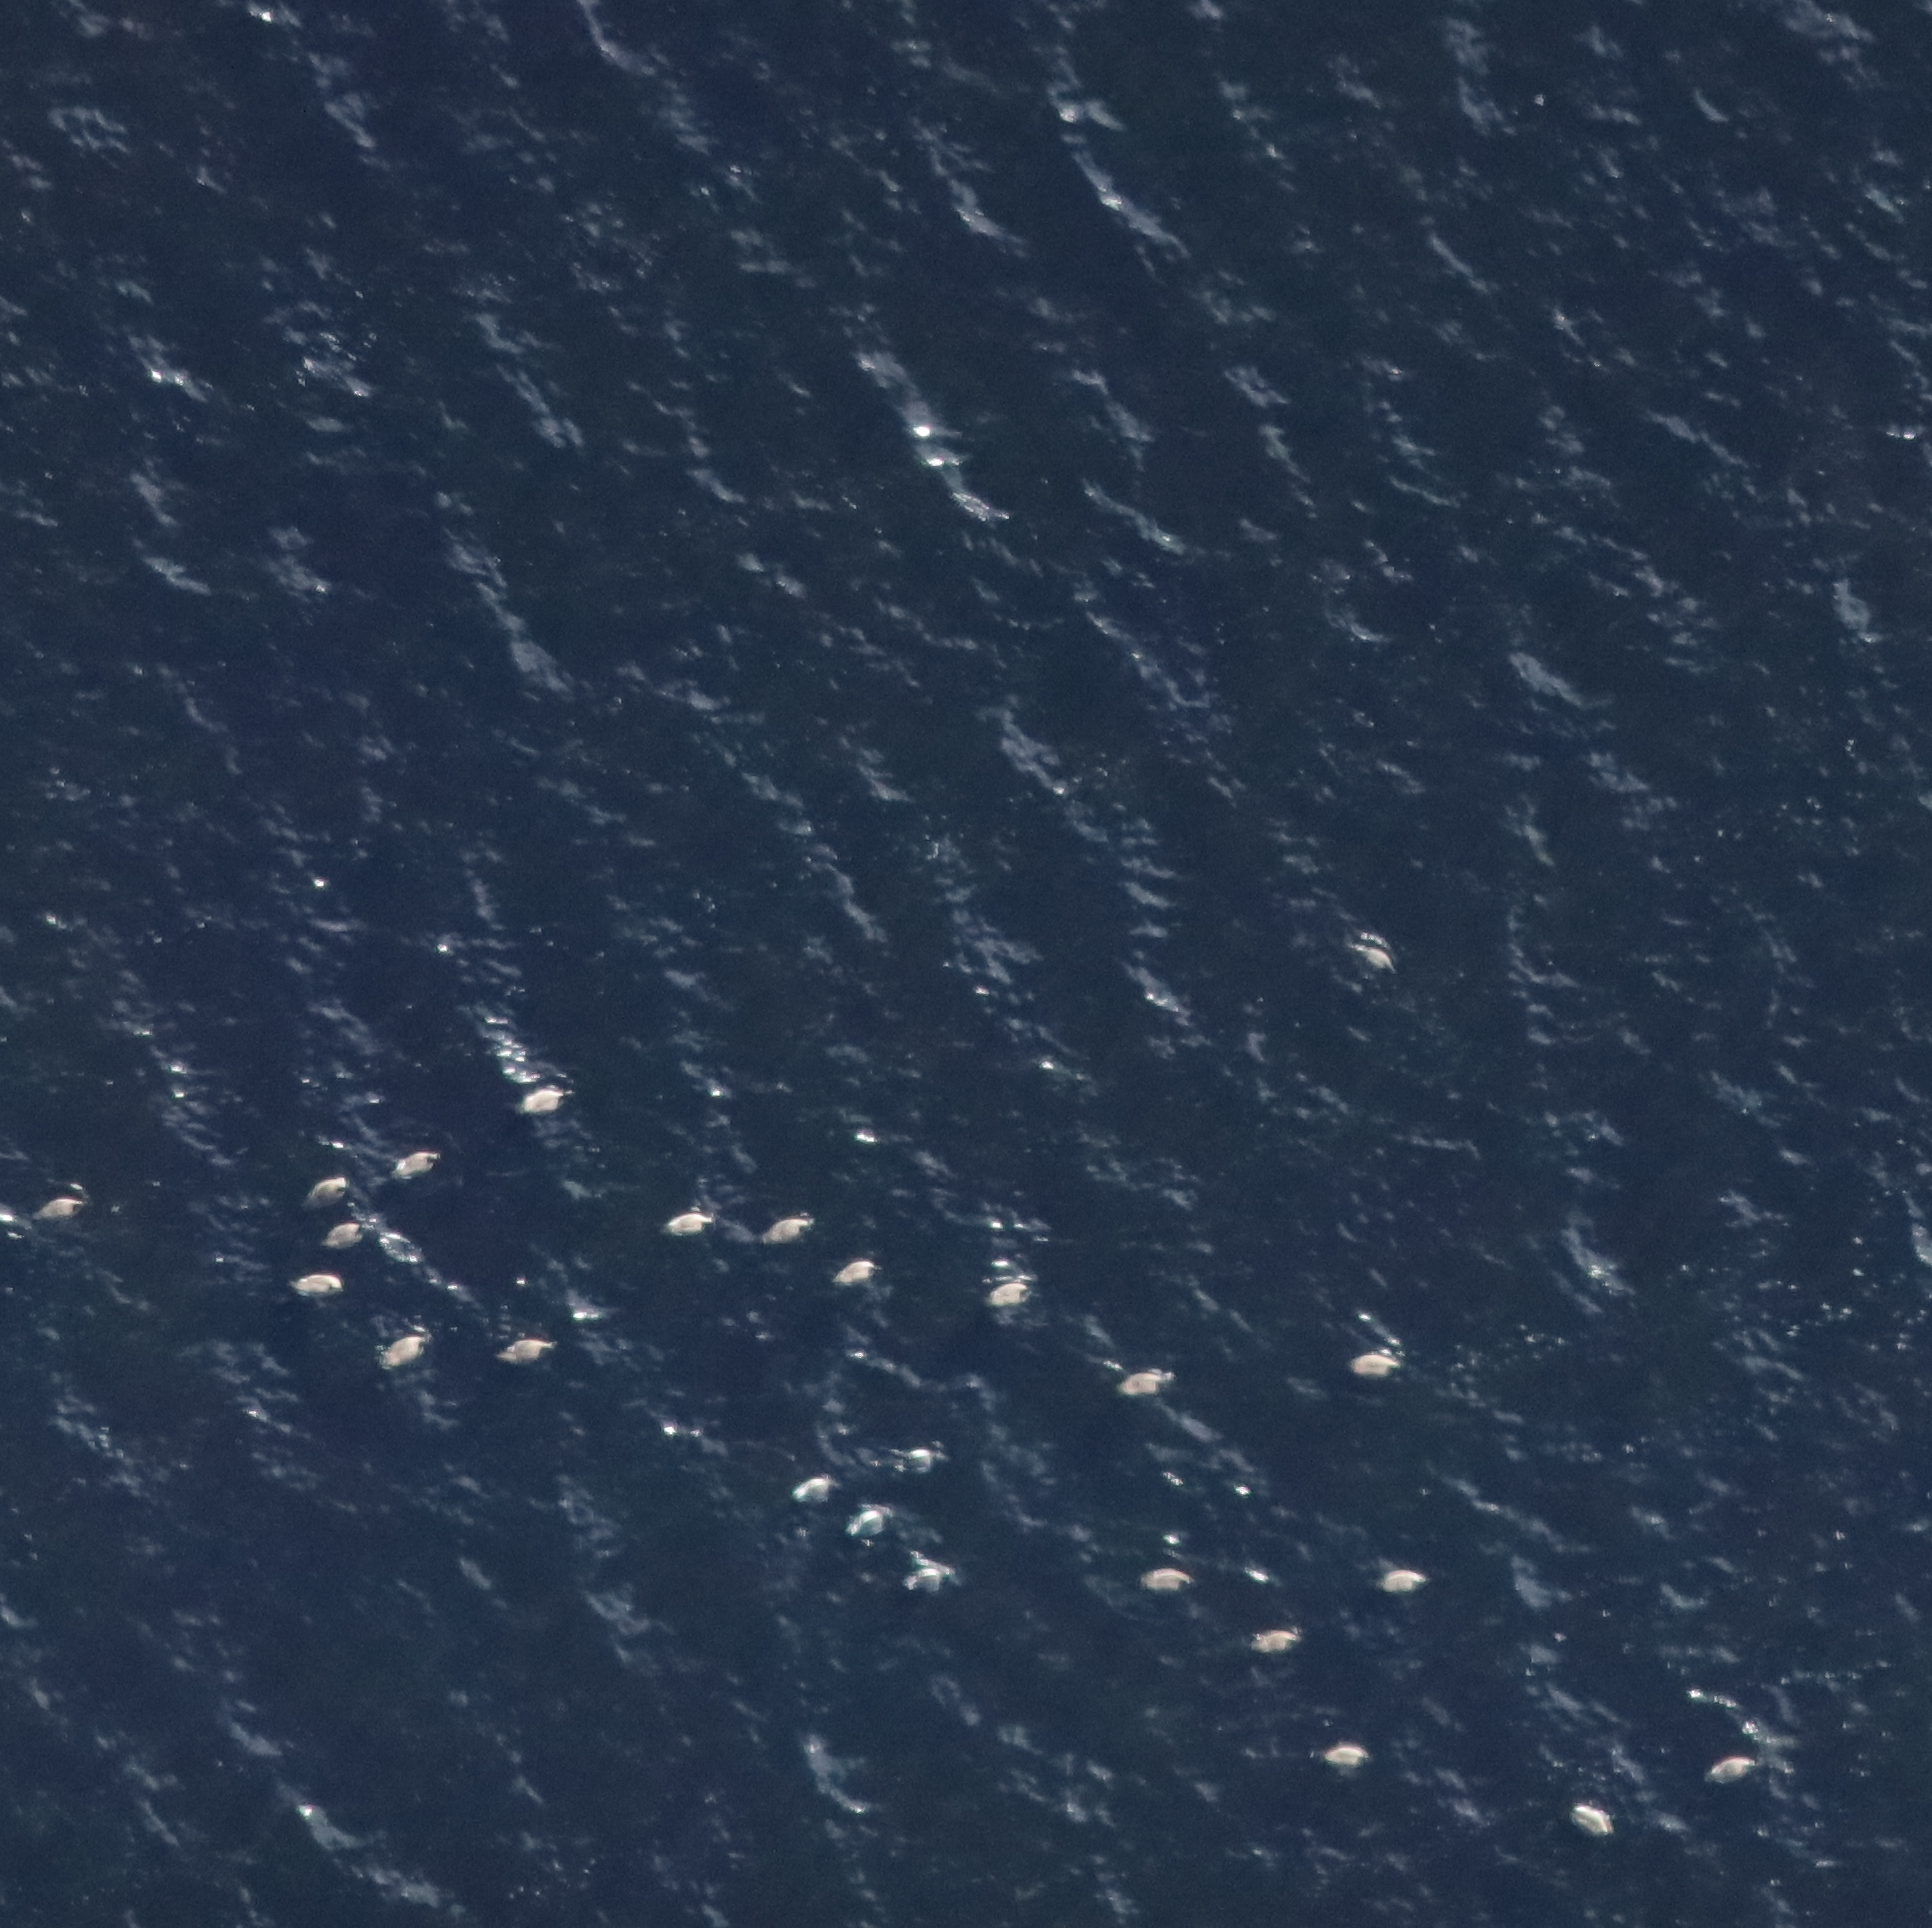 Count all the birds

25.